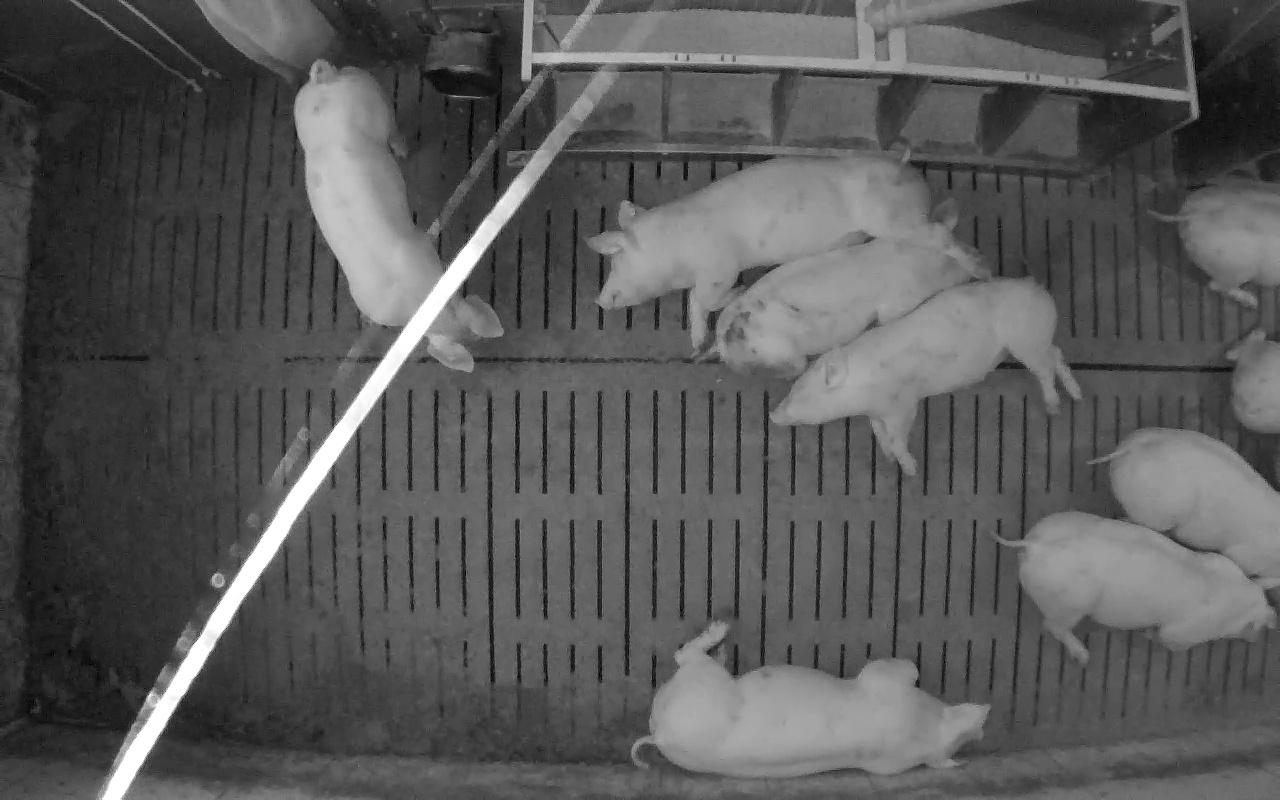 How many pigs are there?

9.